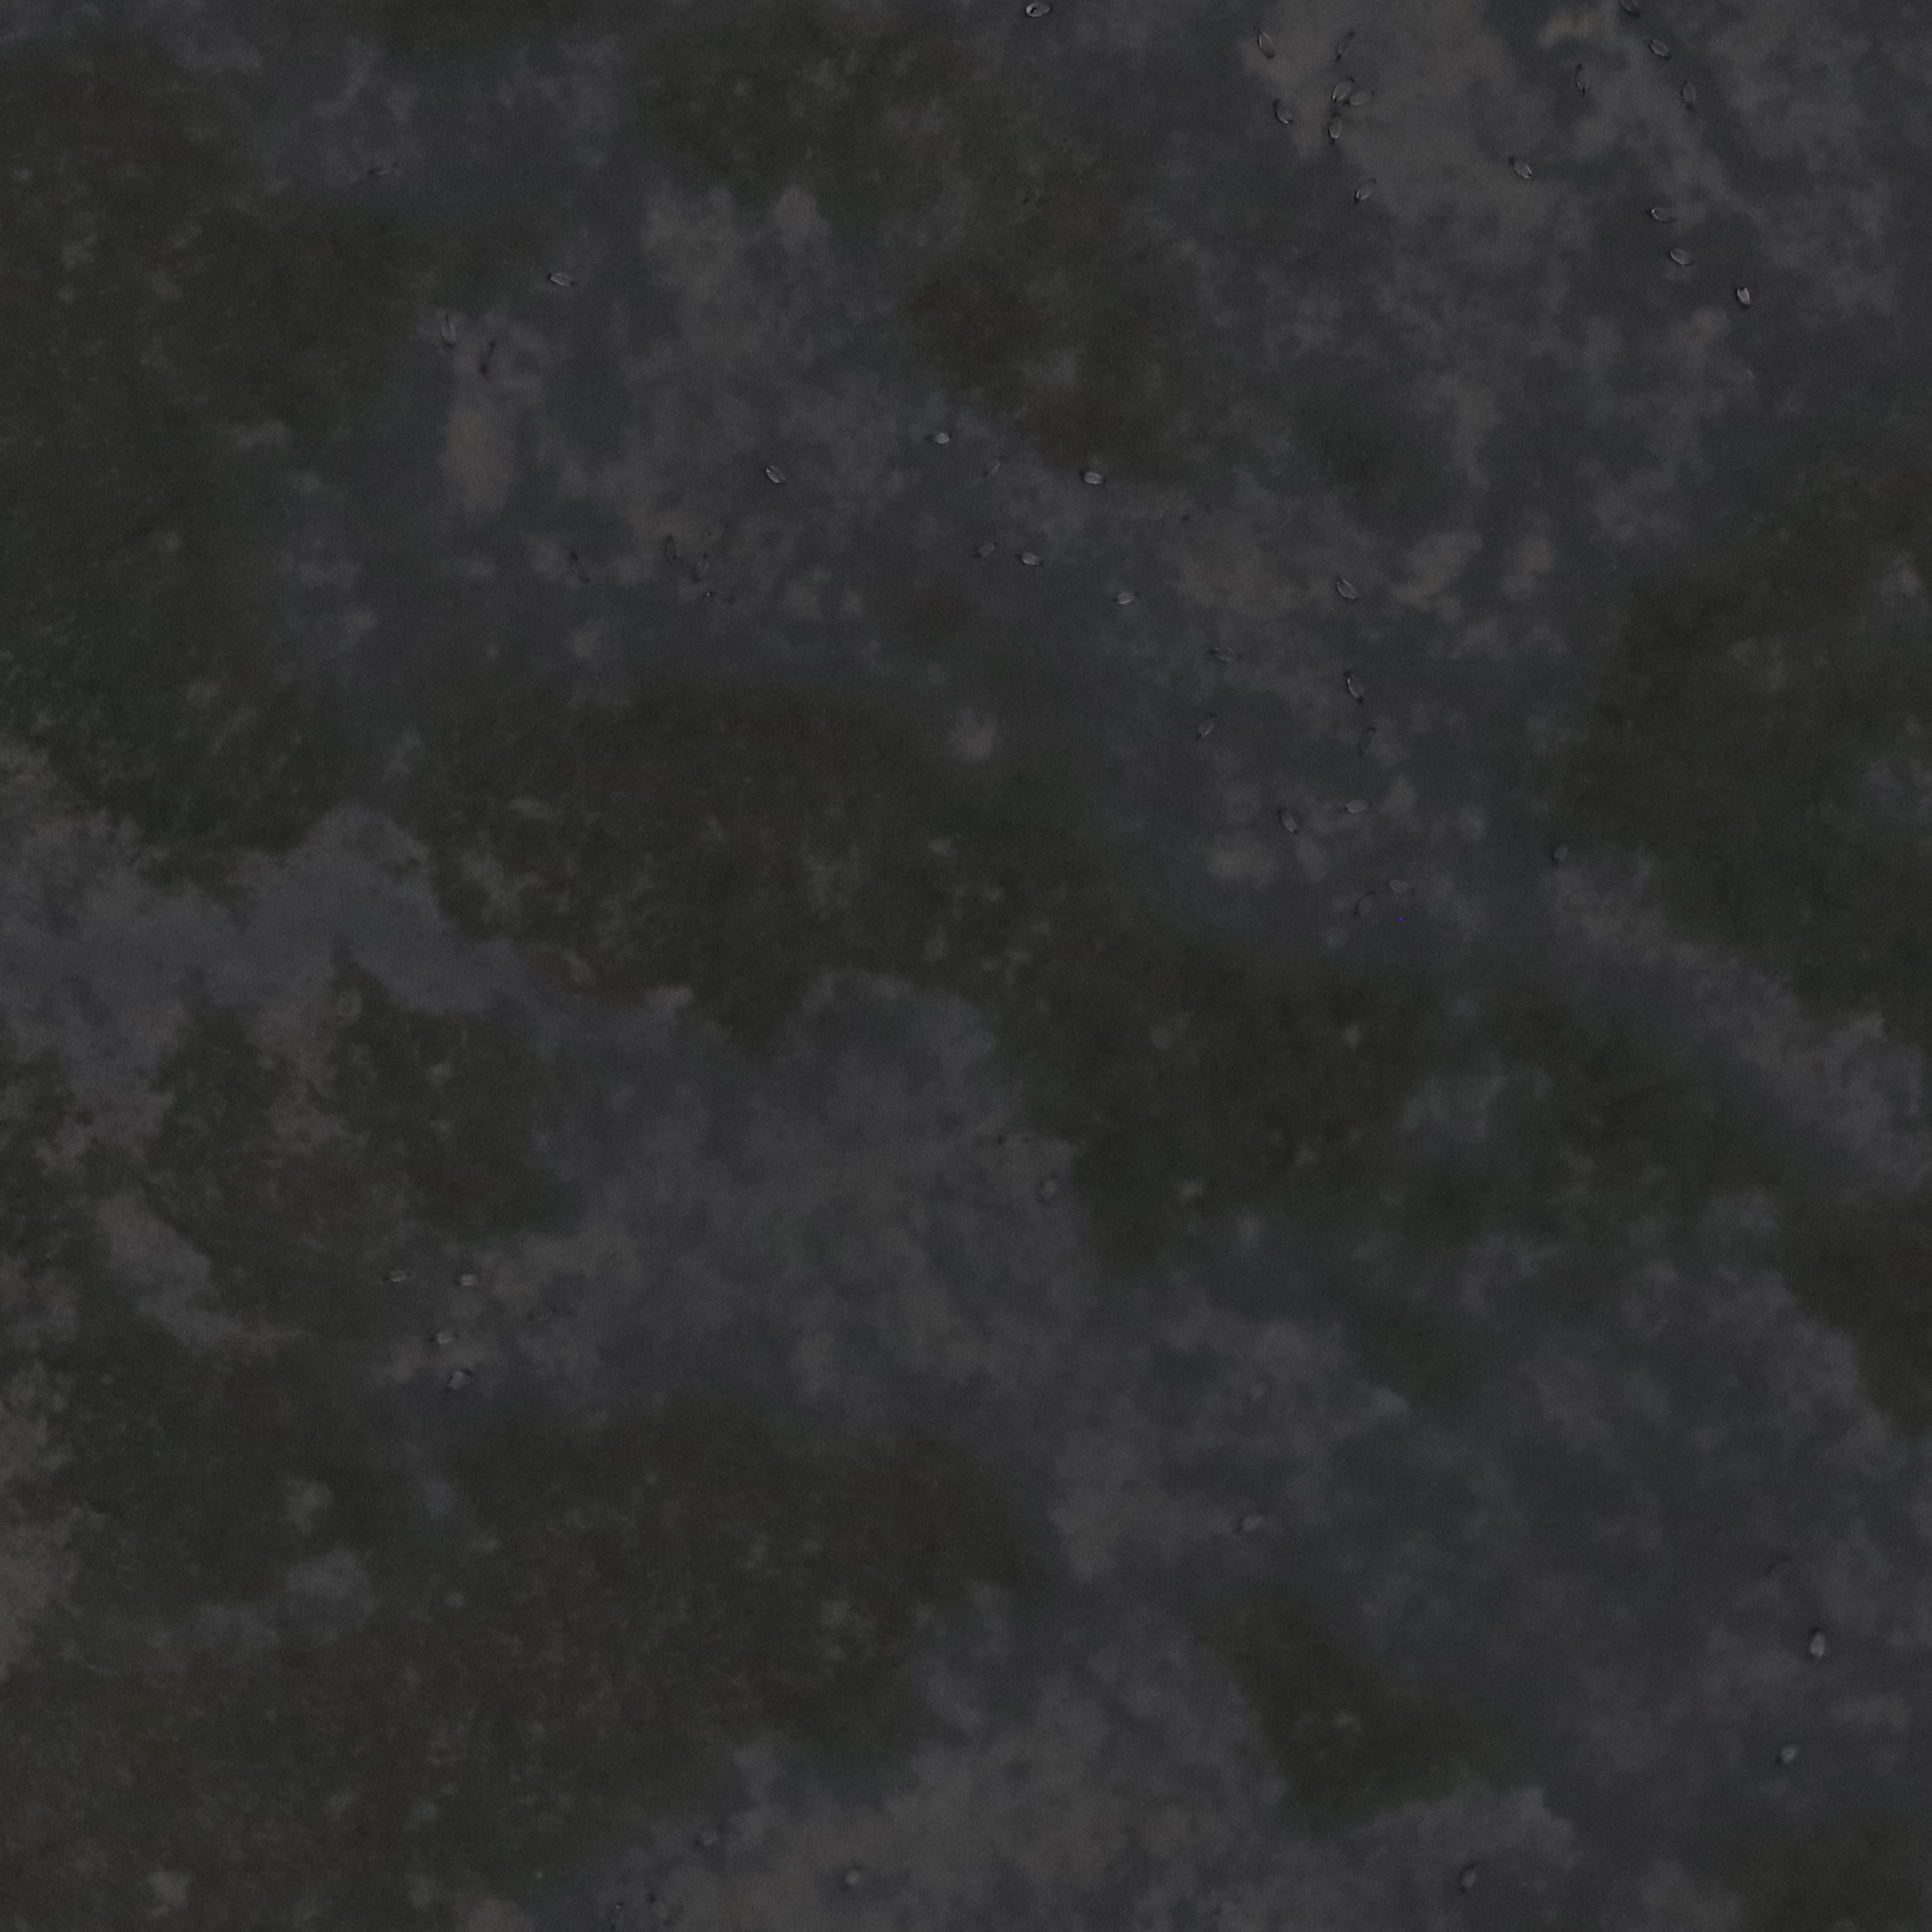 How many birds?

61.